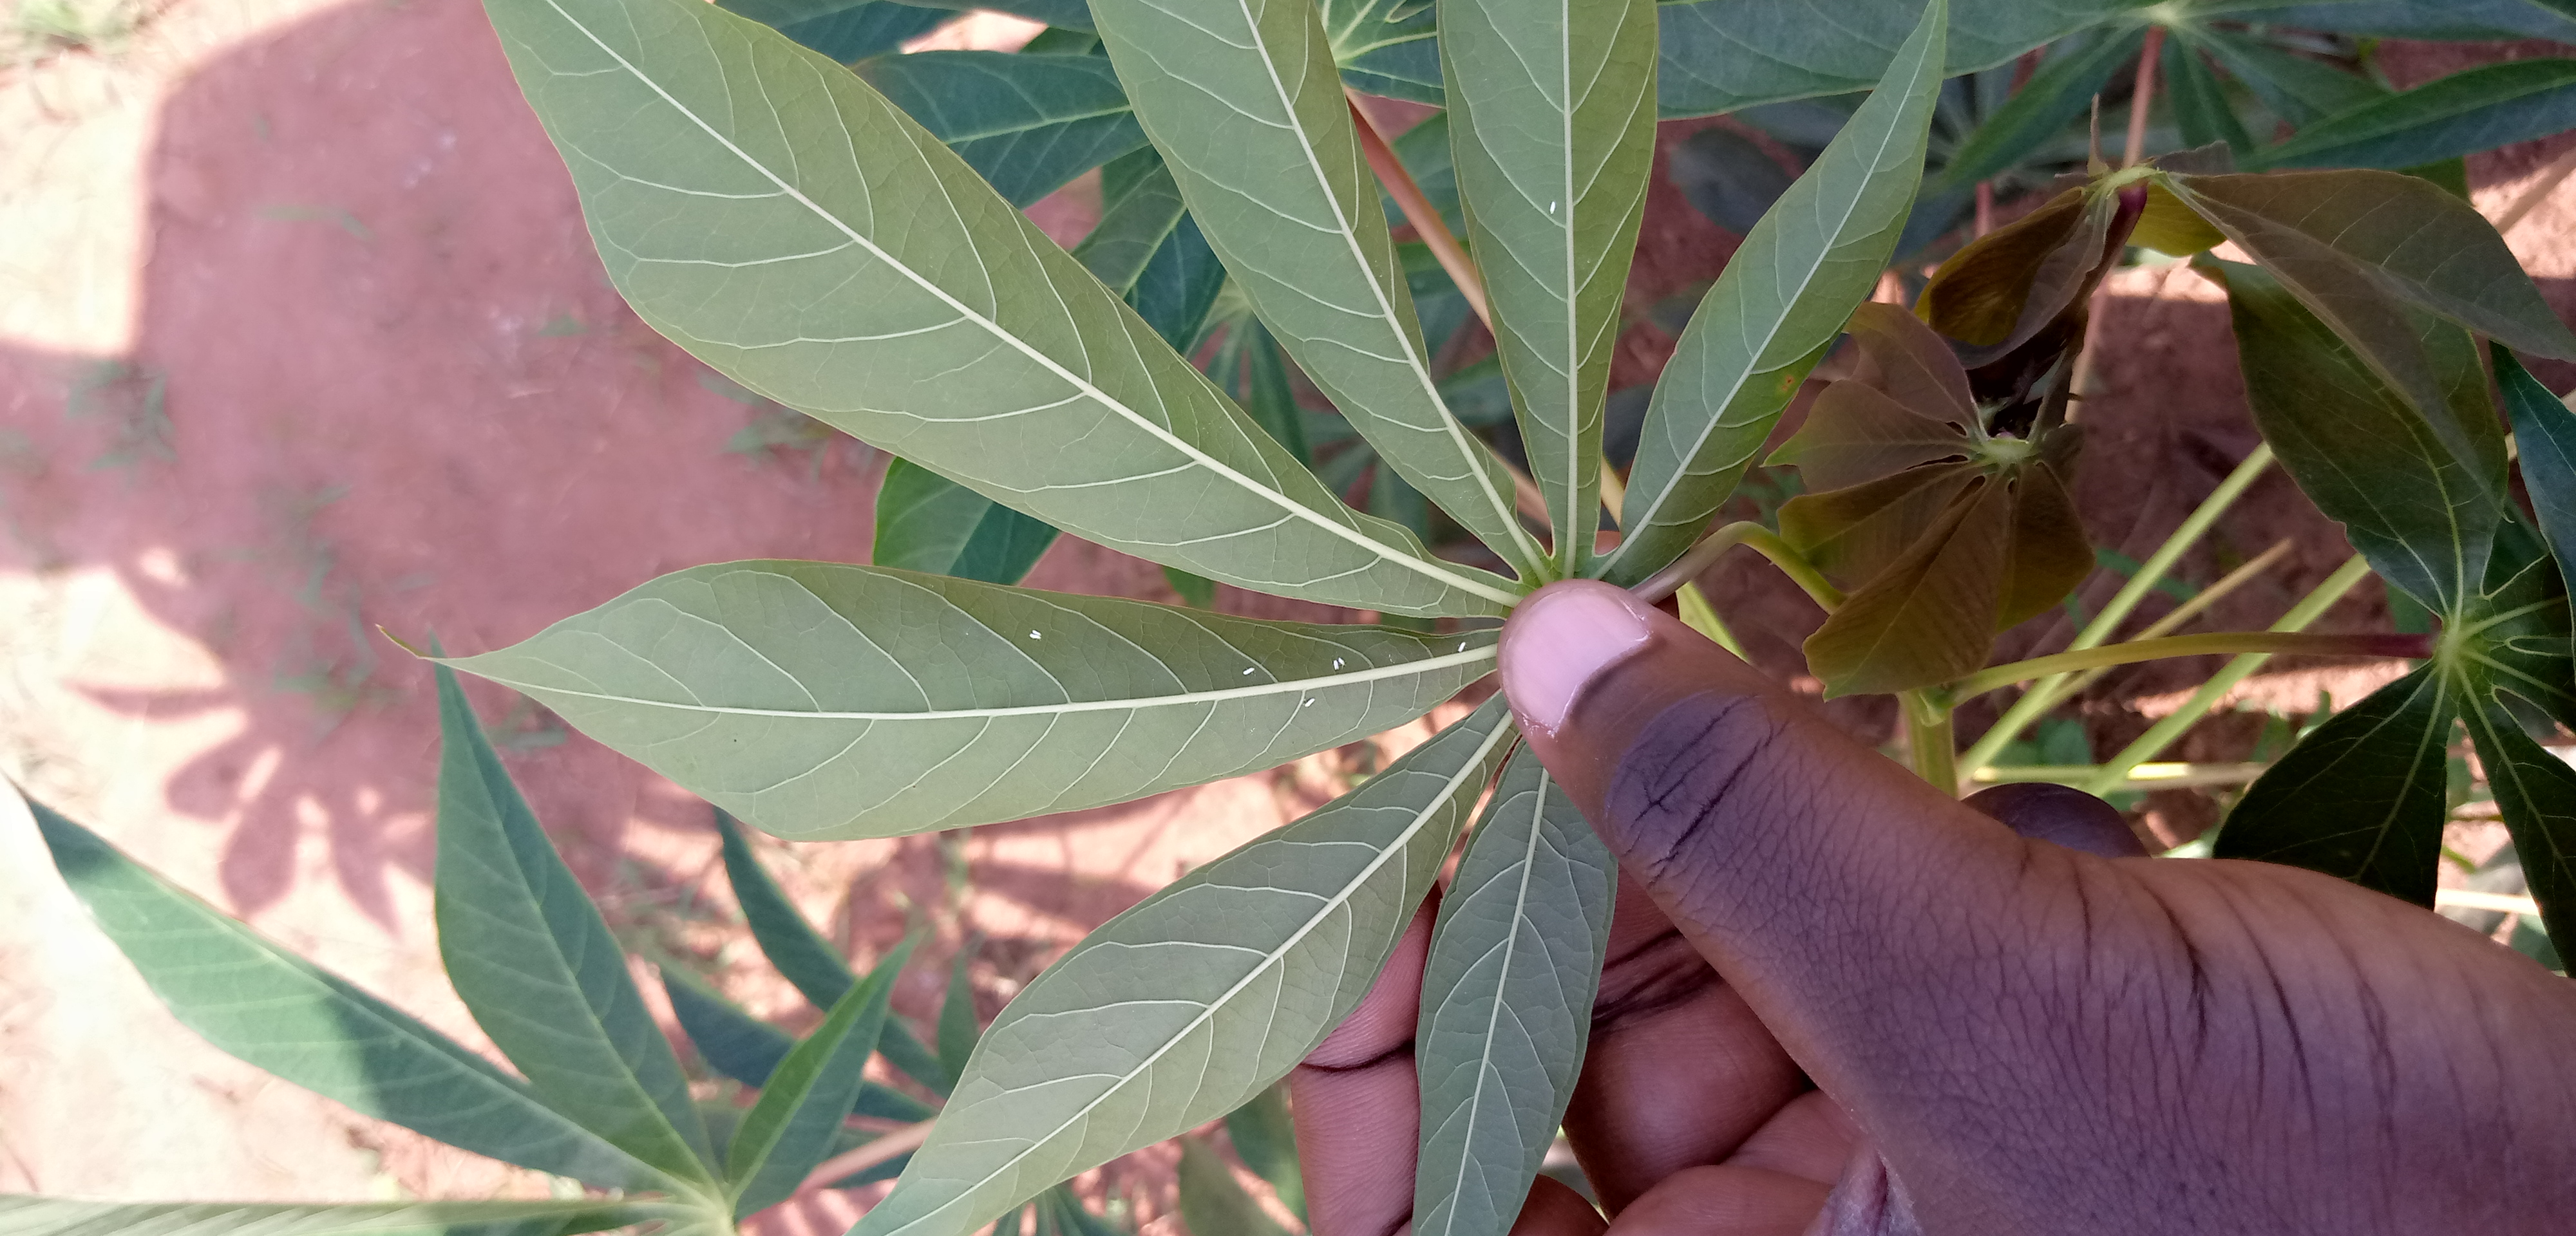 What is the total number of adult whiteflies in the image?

8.